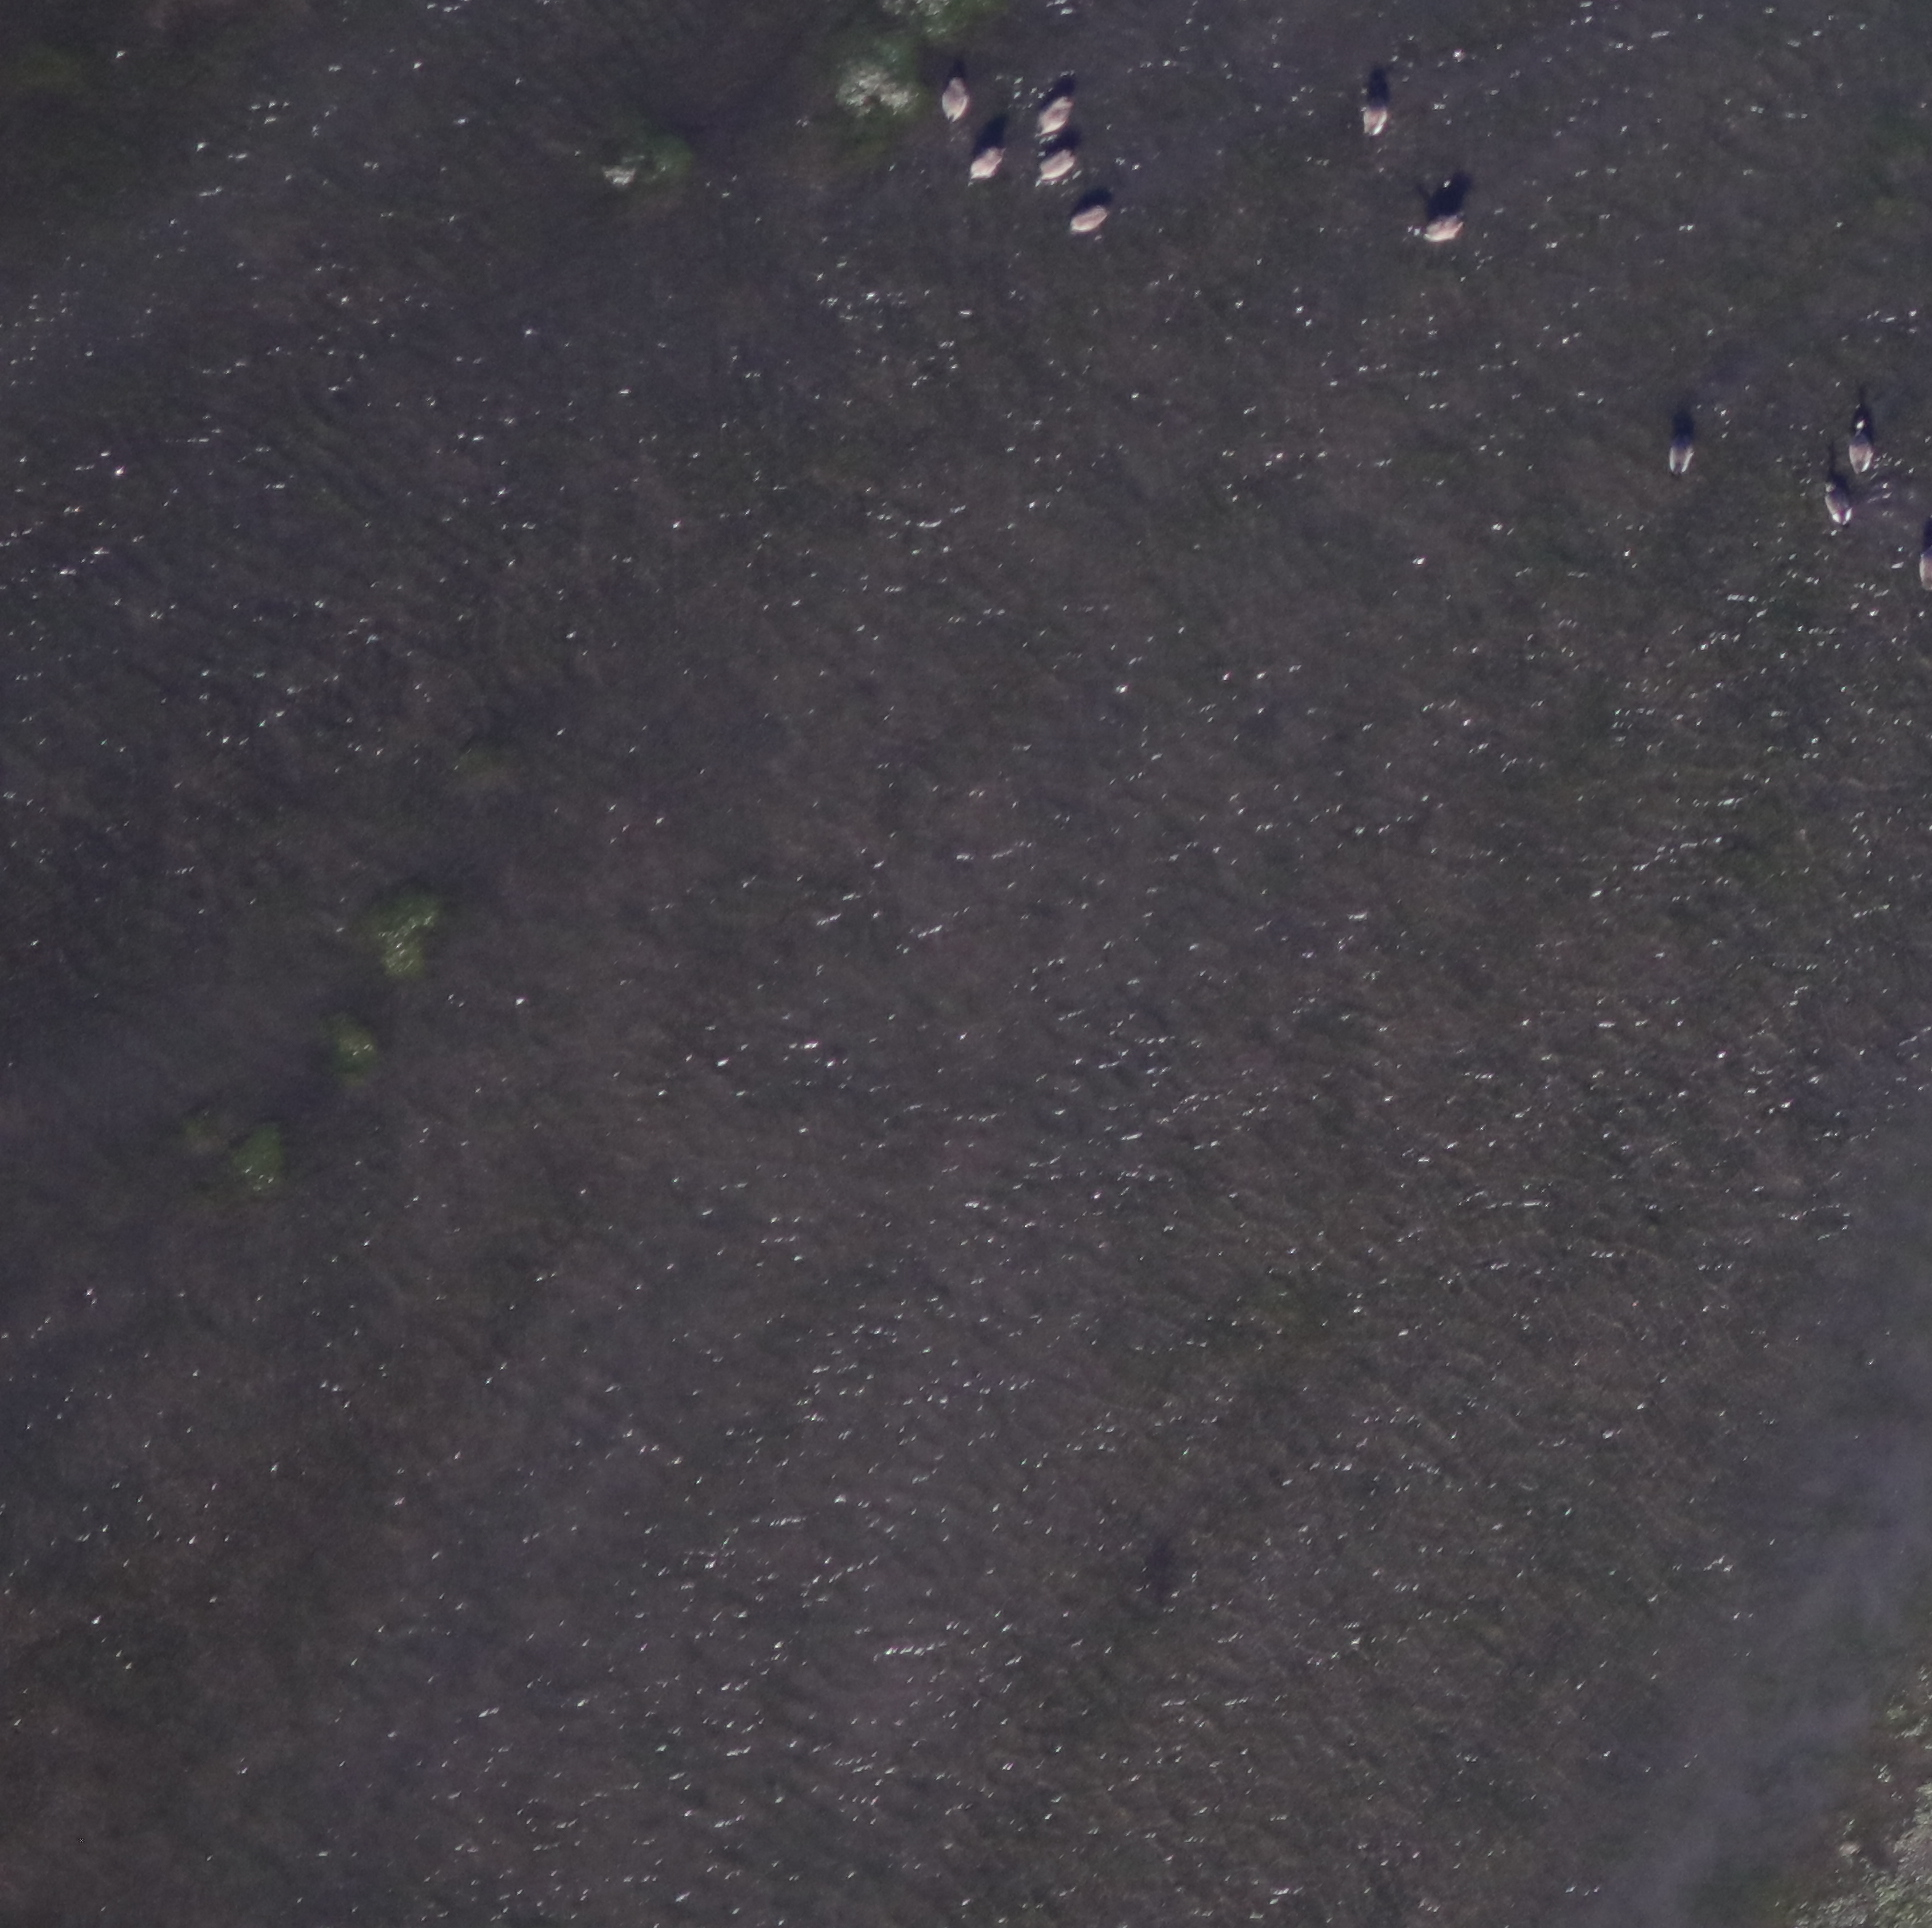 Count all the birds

10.